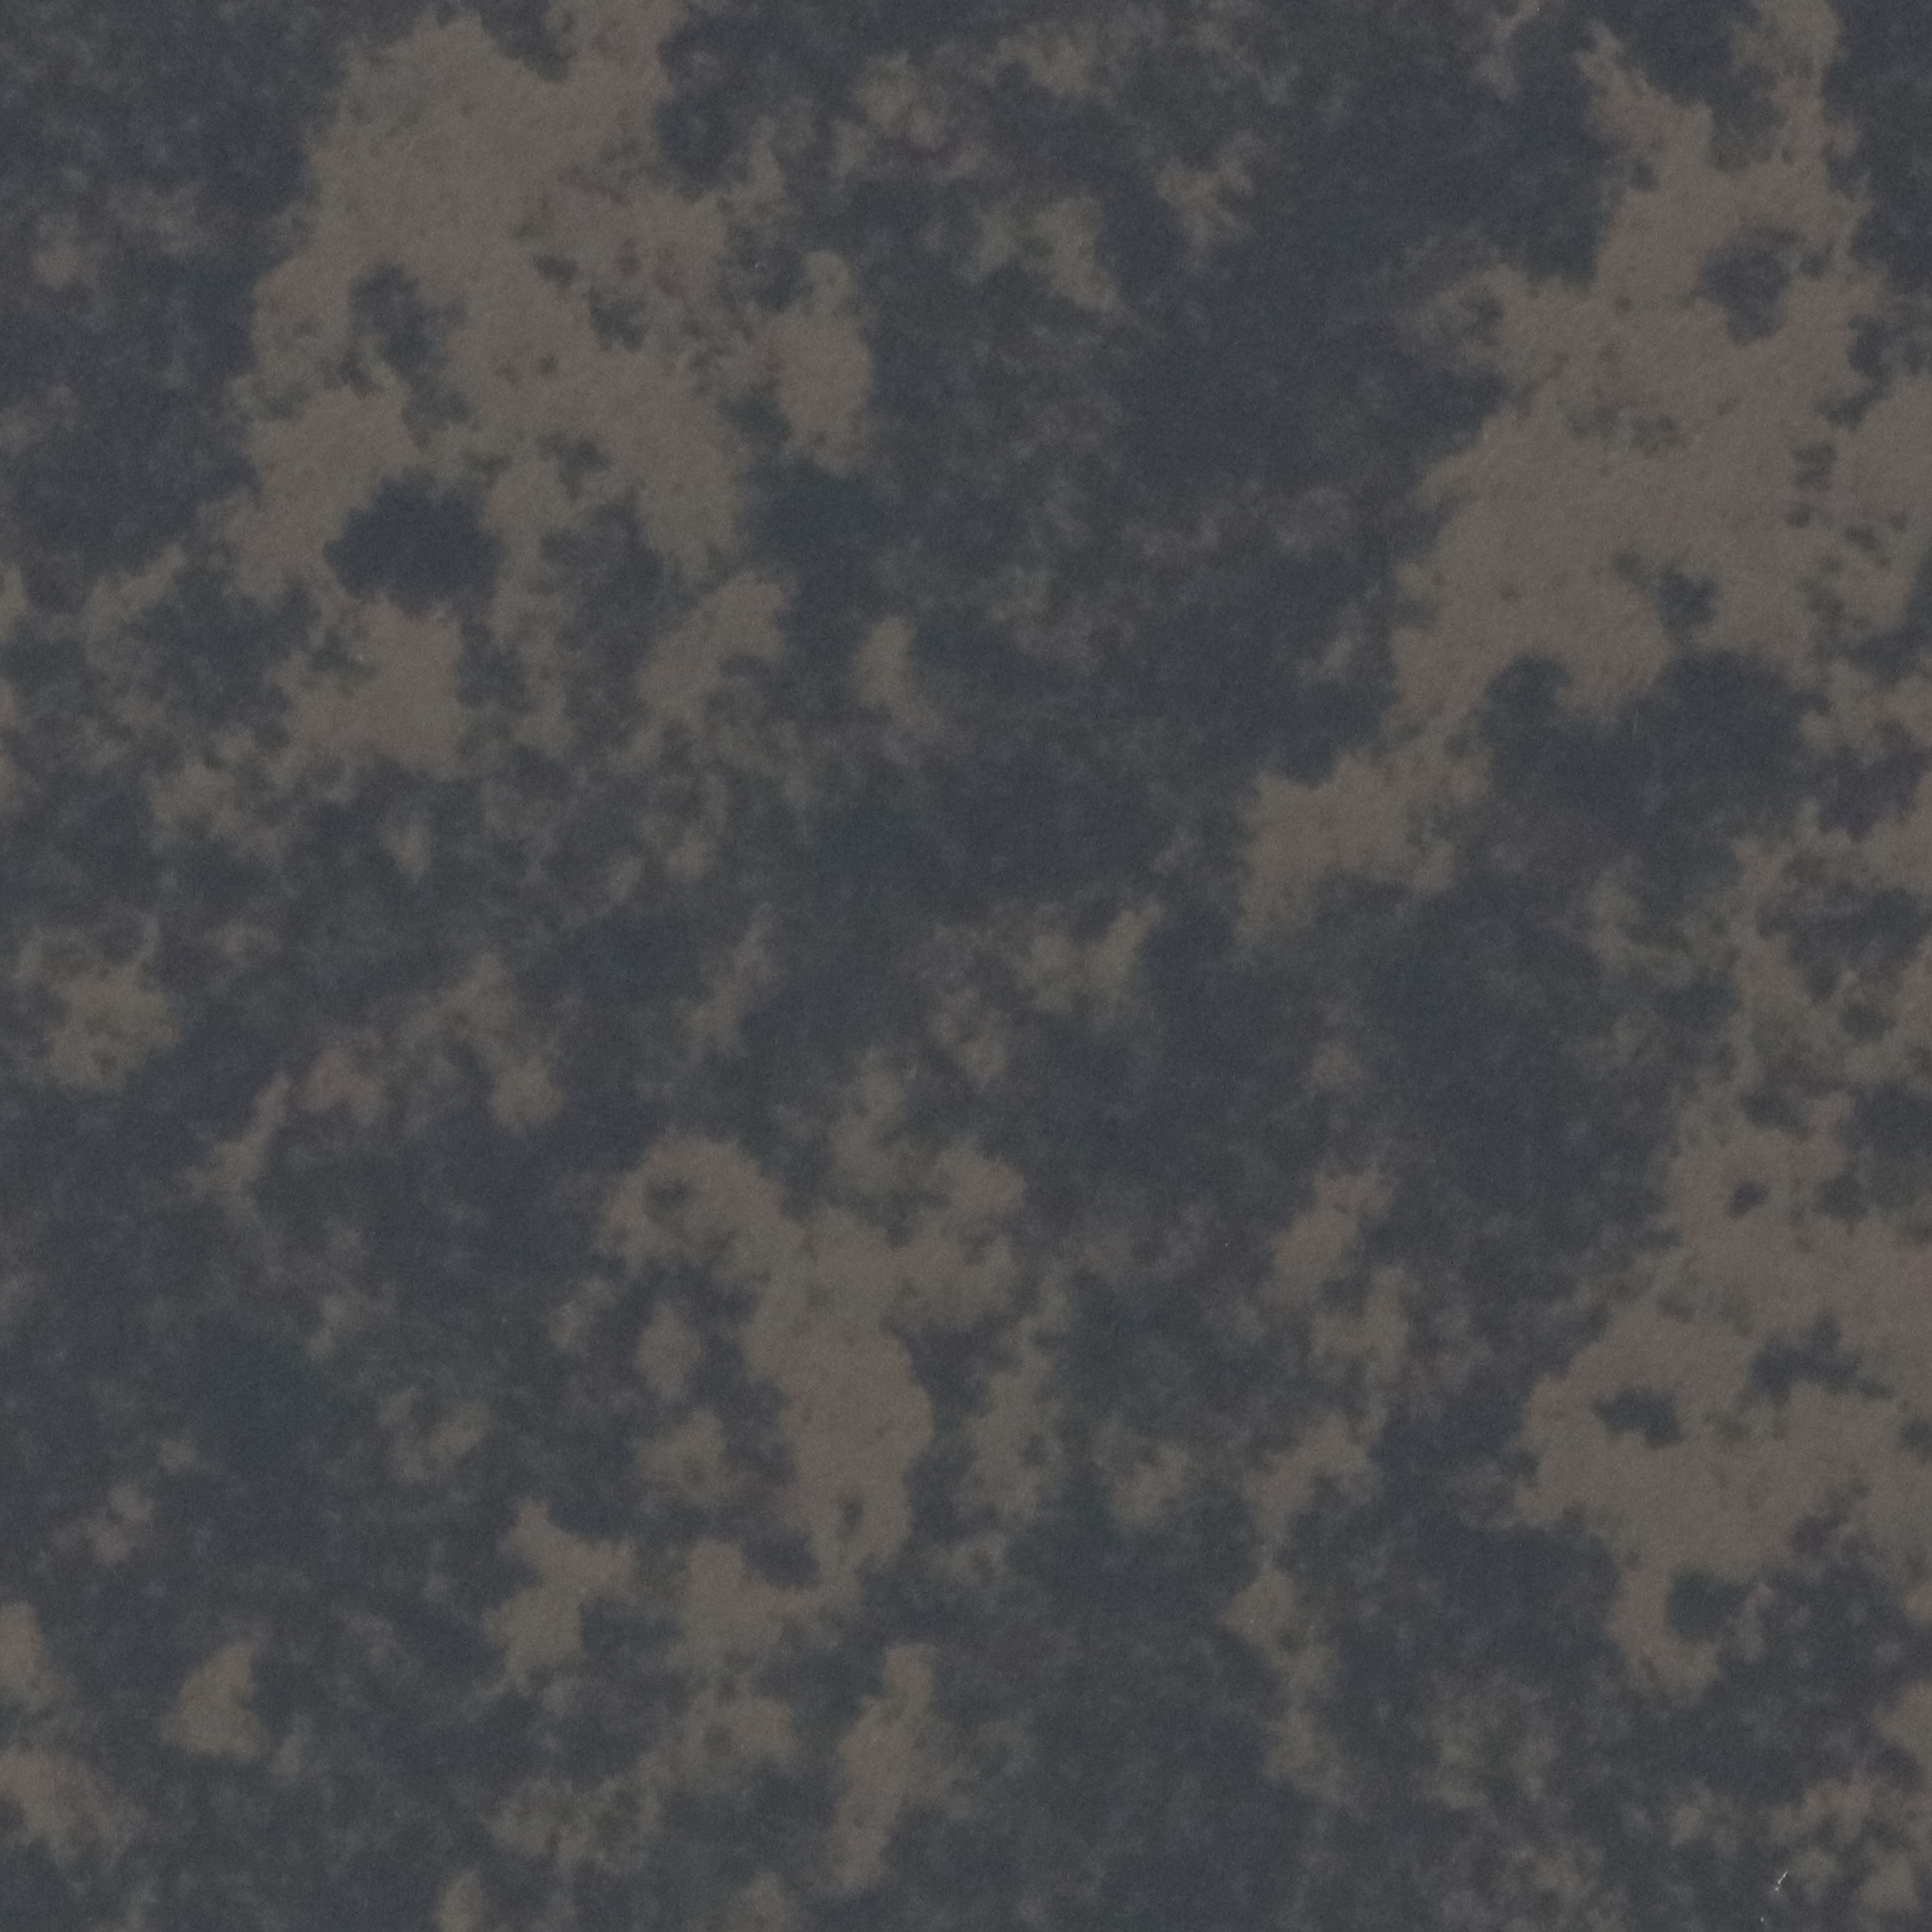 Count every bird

0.